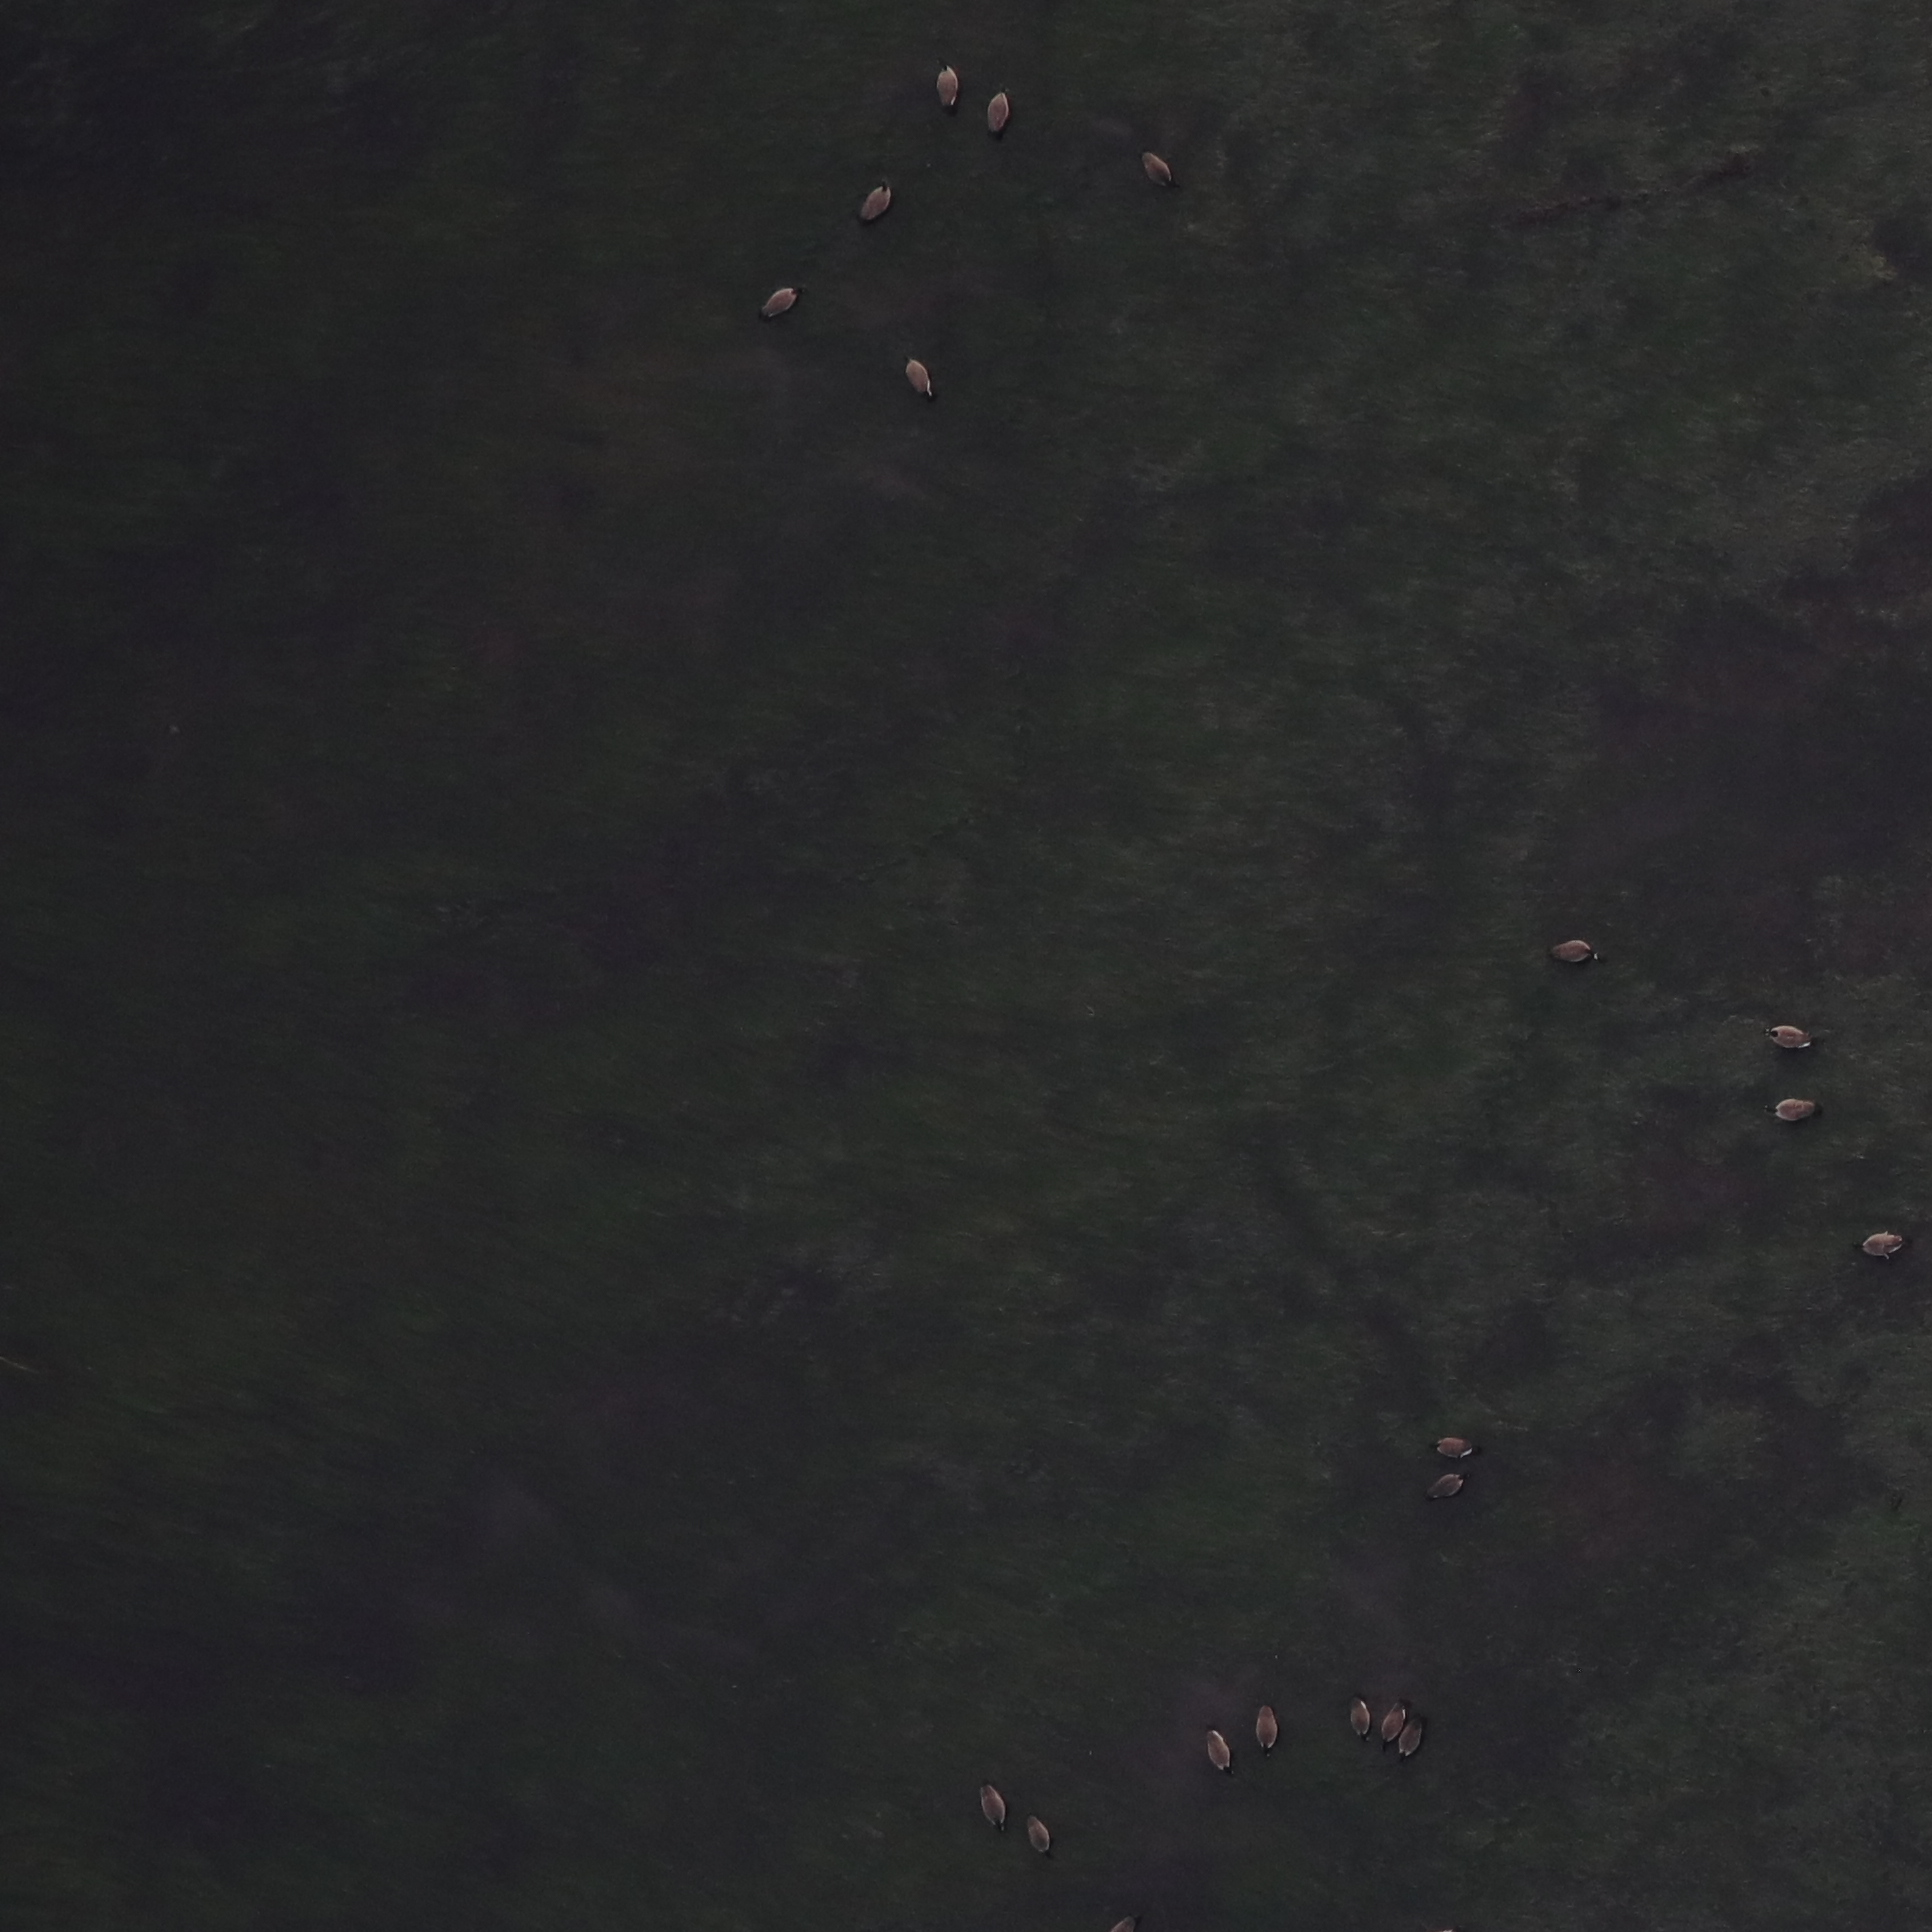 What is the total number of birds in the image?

19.